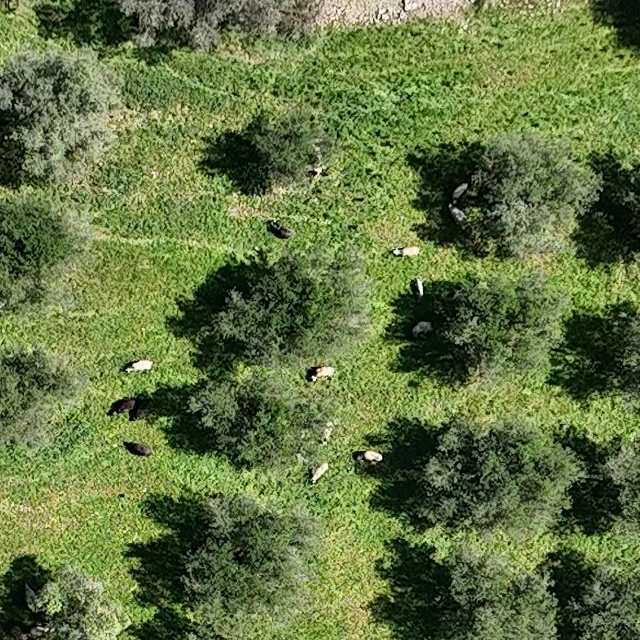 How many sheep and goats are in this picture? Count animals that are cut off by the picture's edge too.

16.